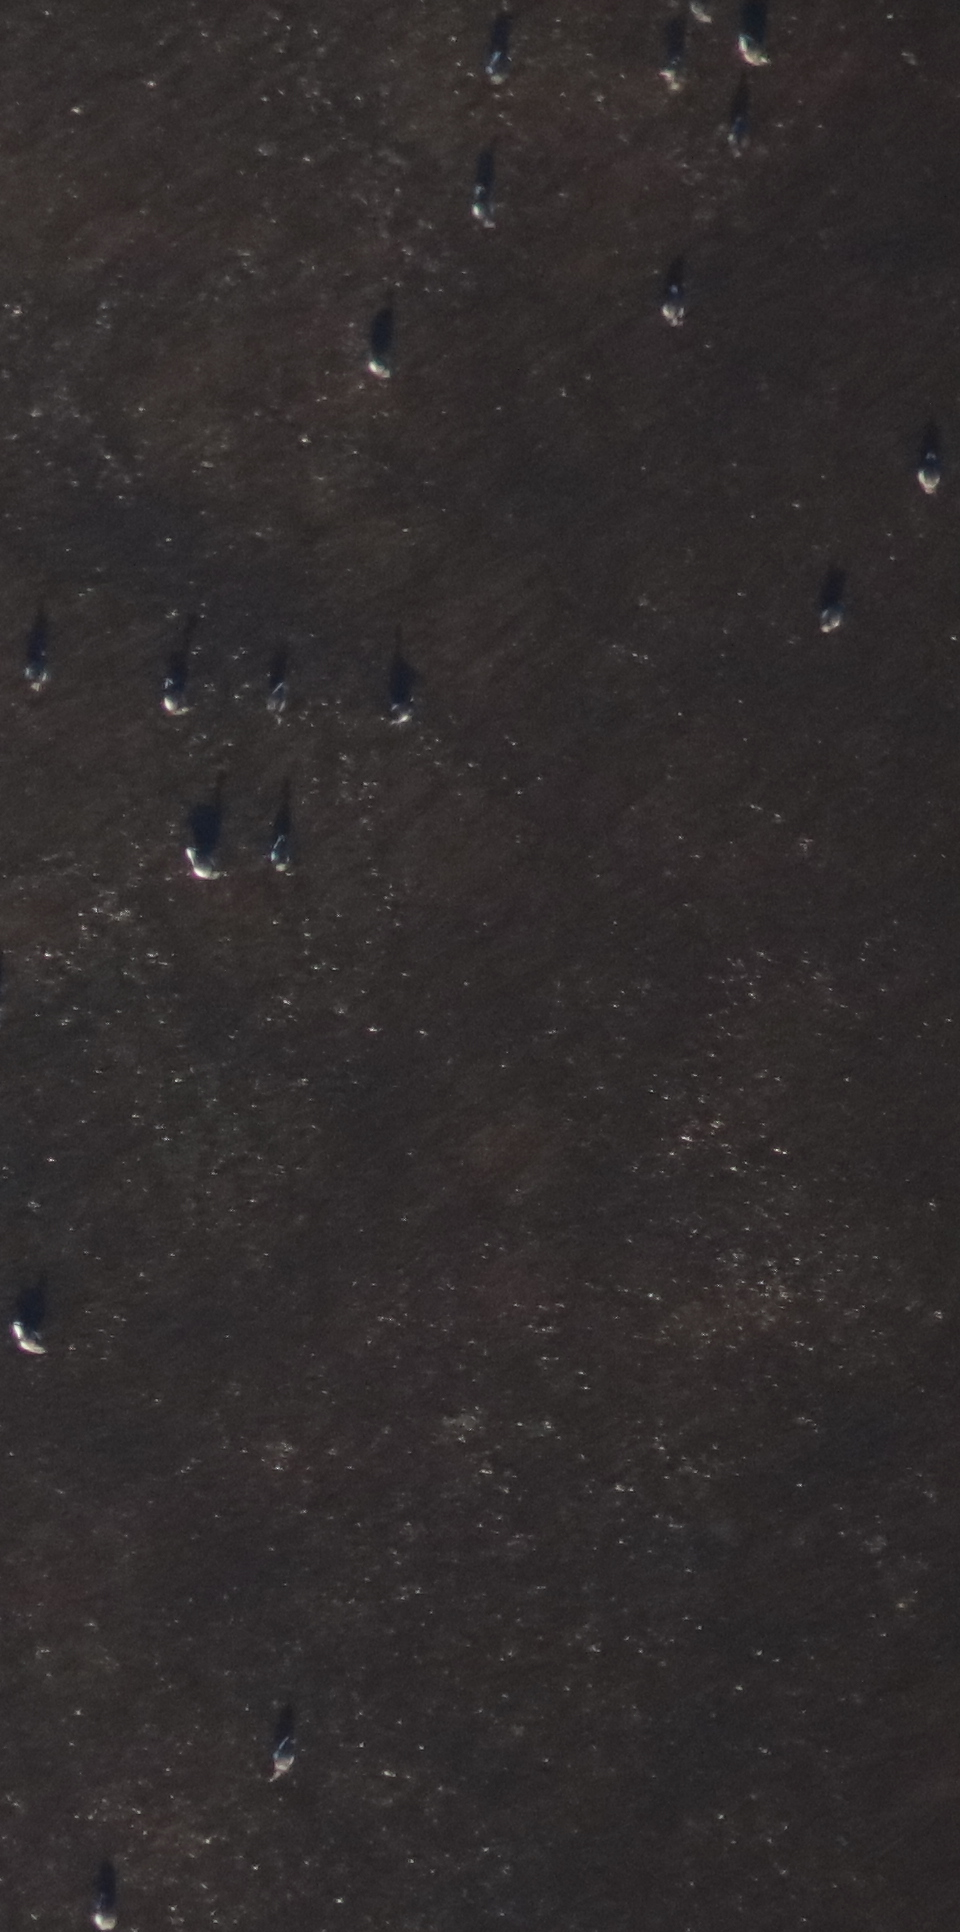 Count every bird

18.